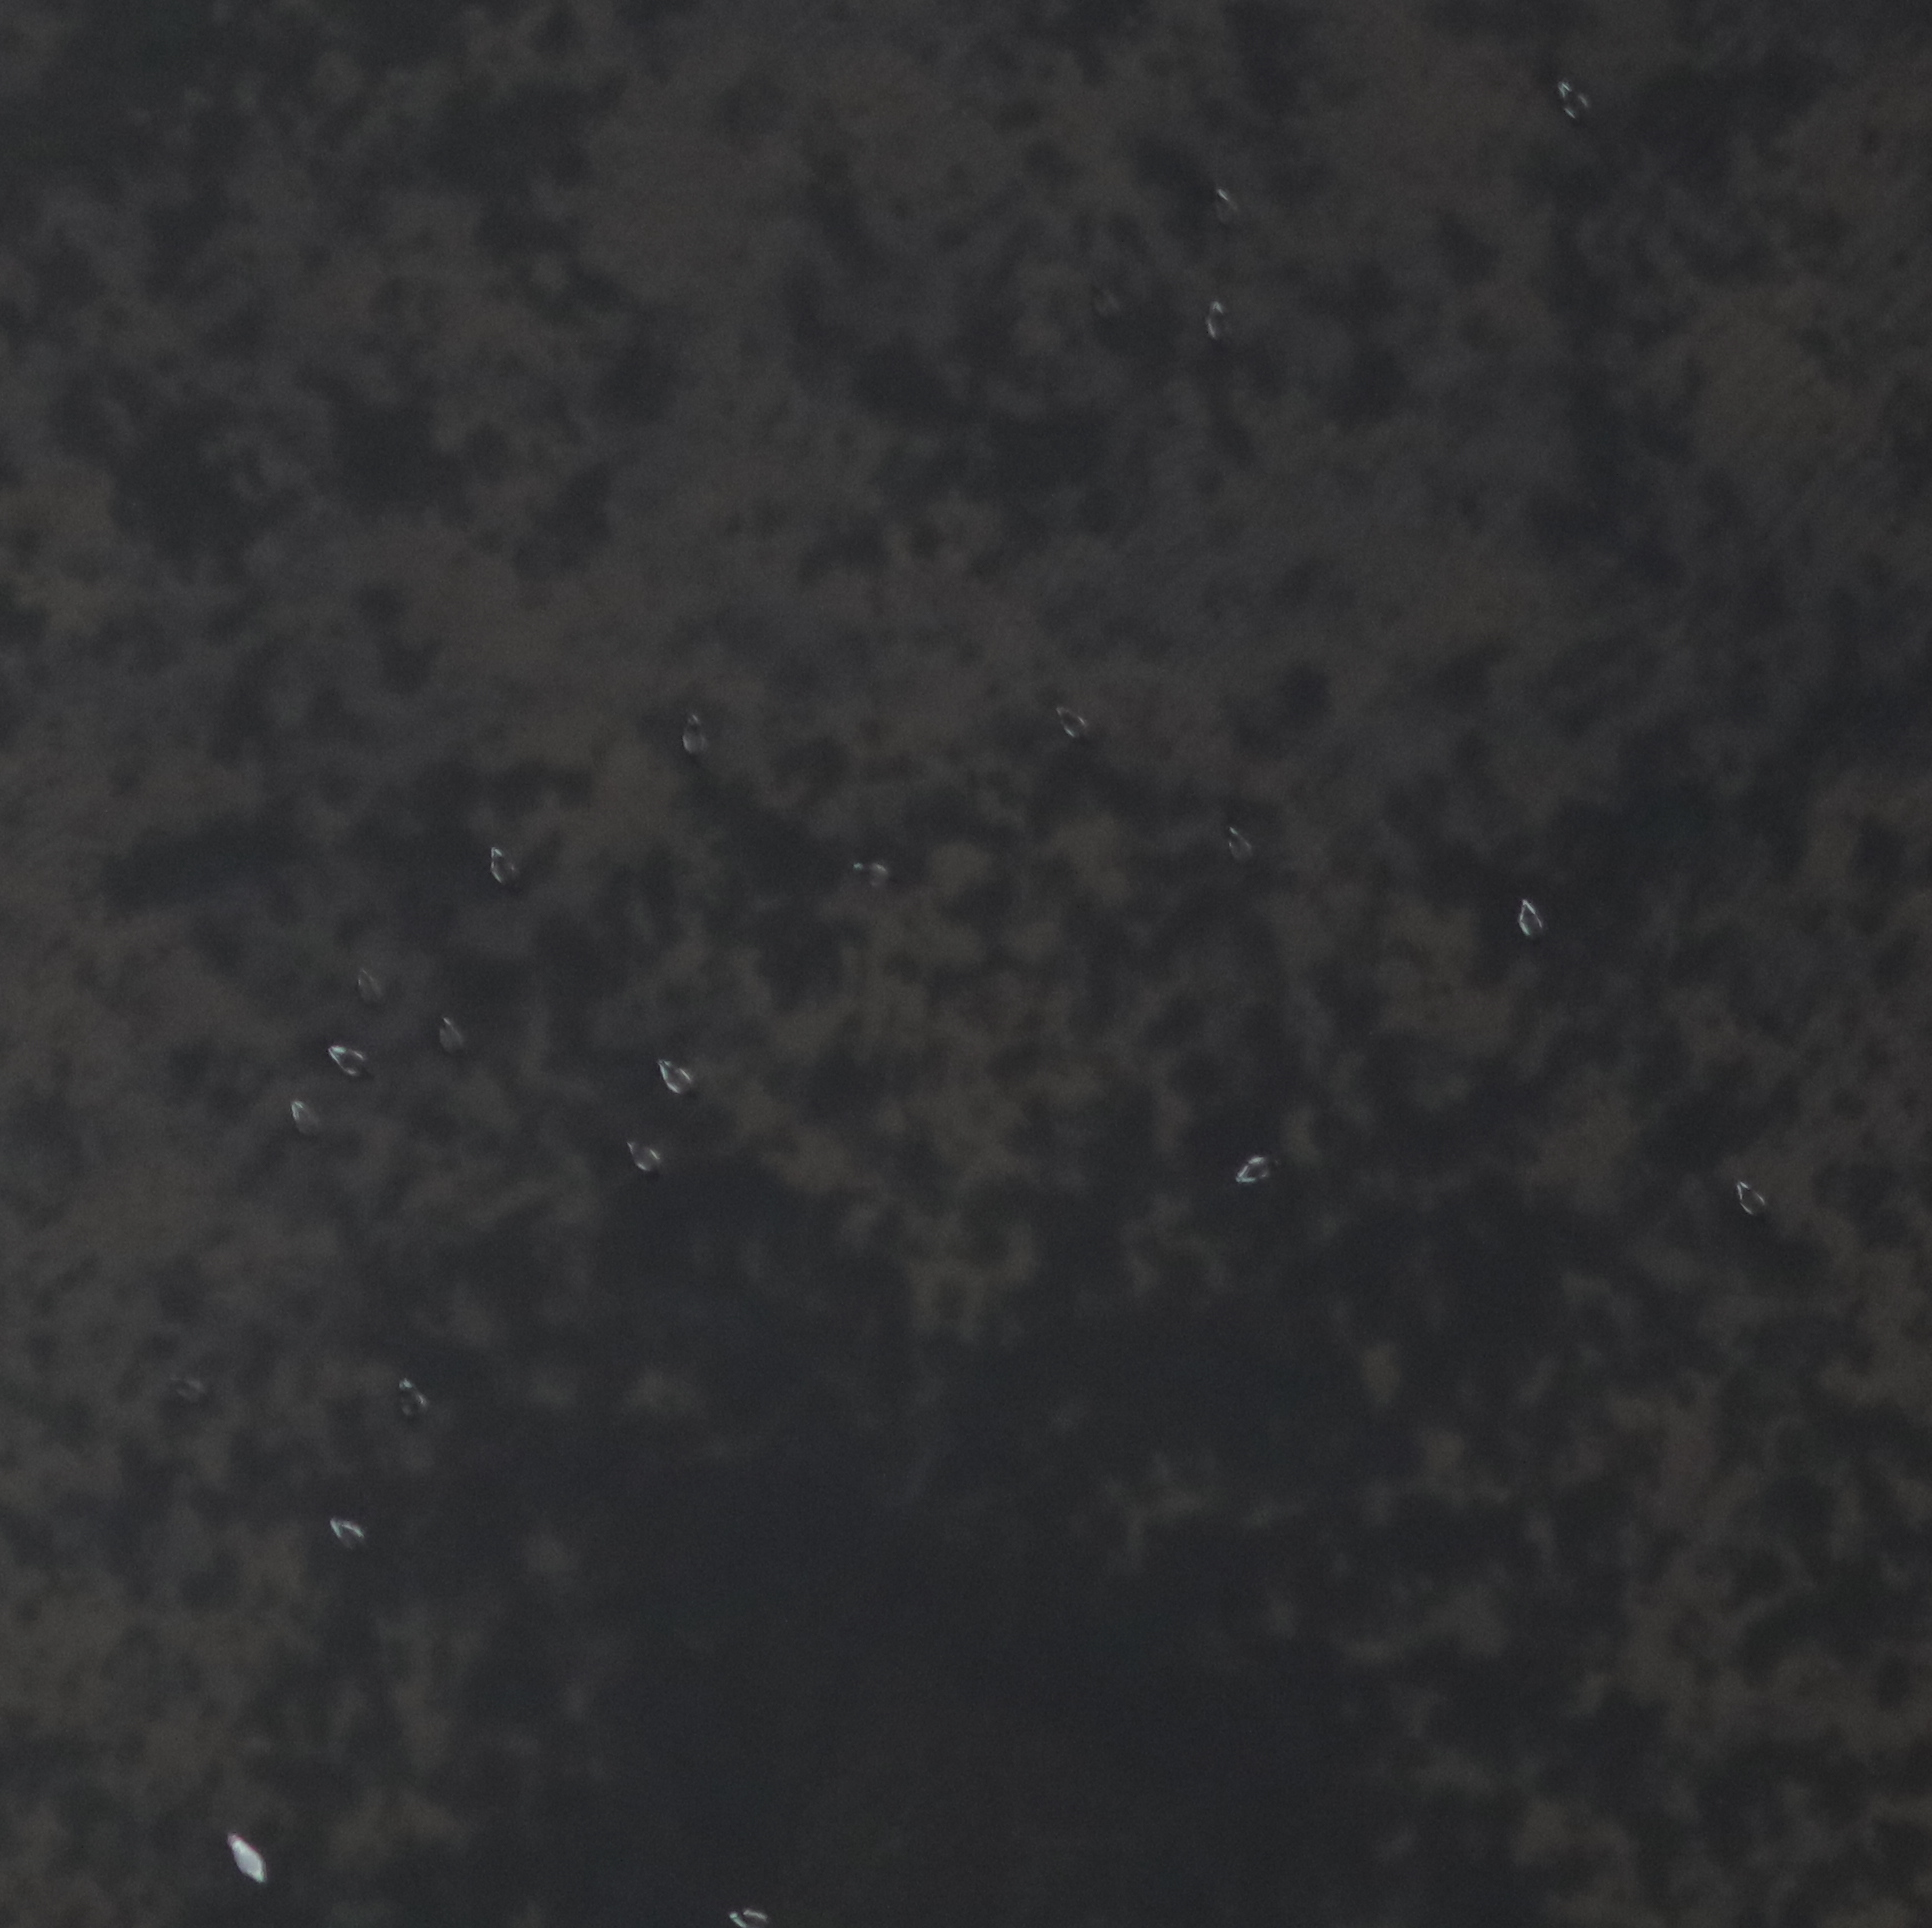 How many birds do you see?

21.